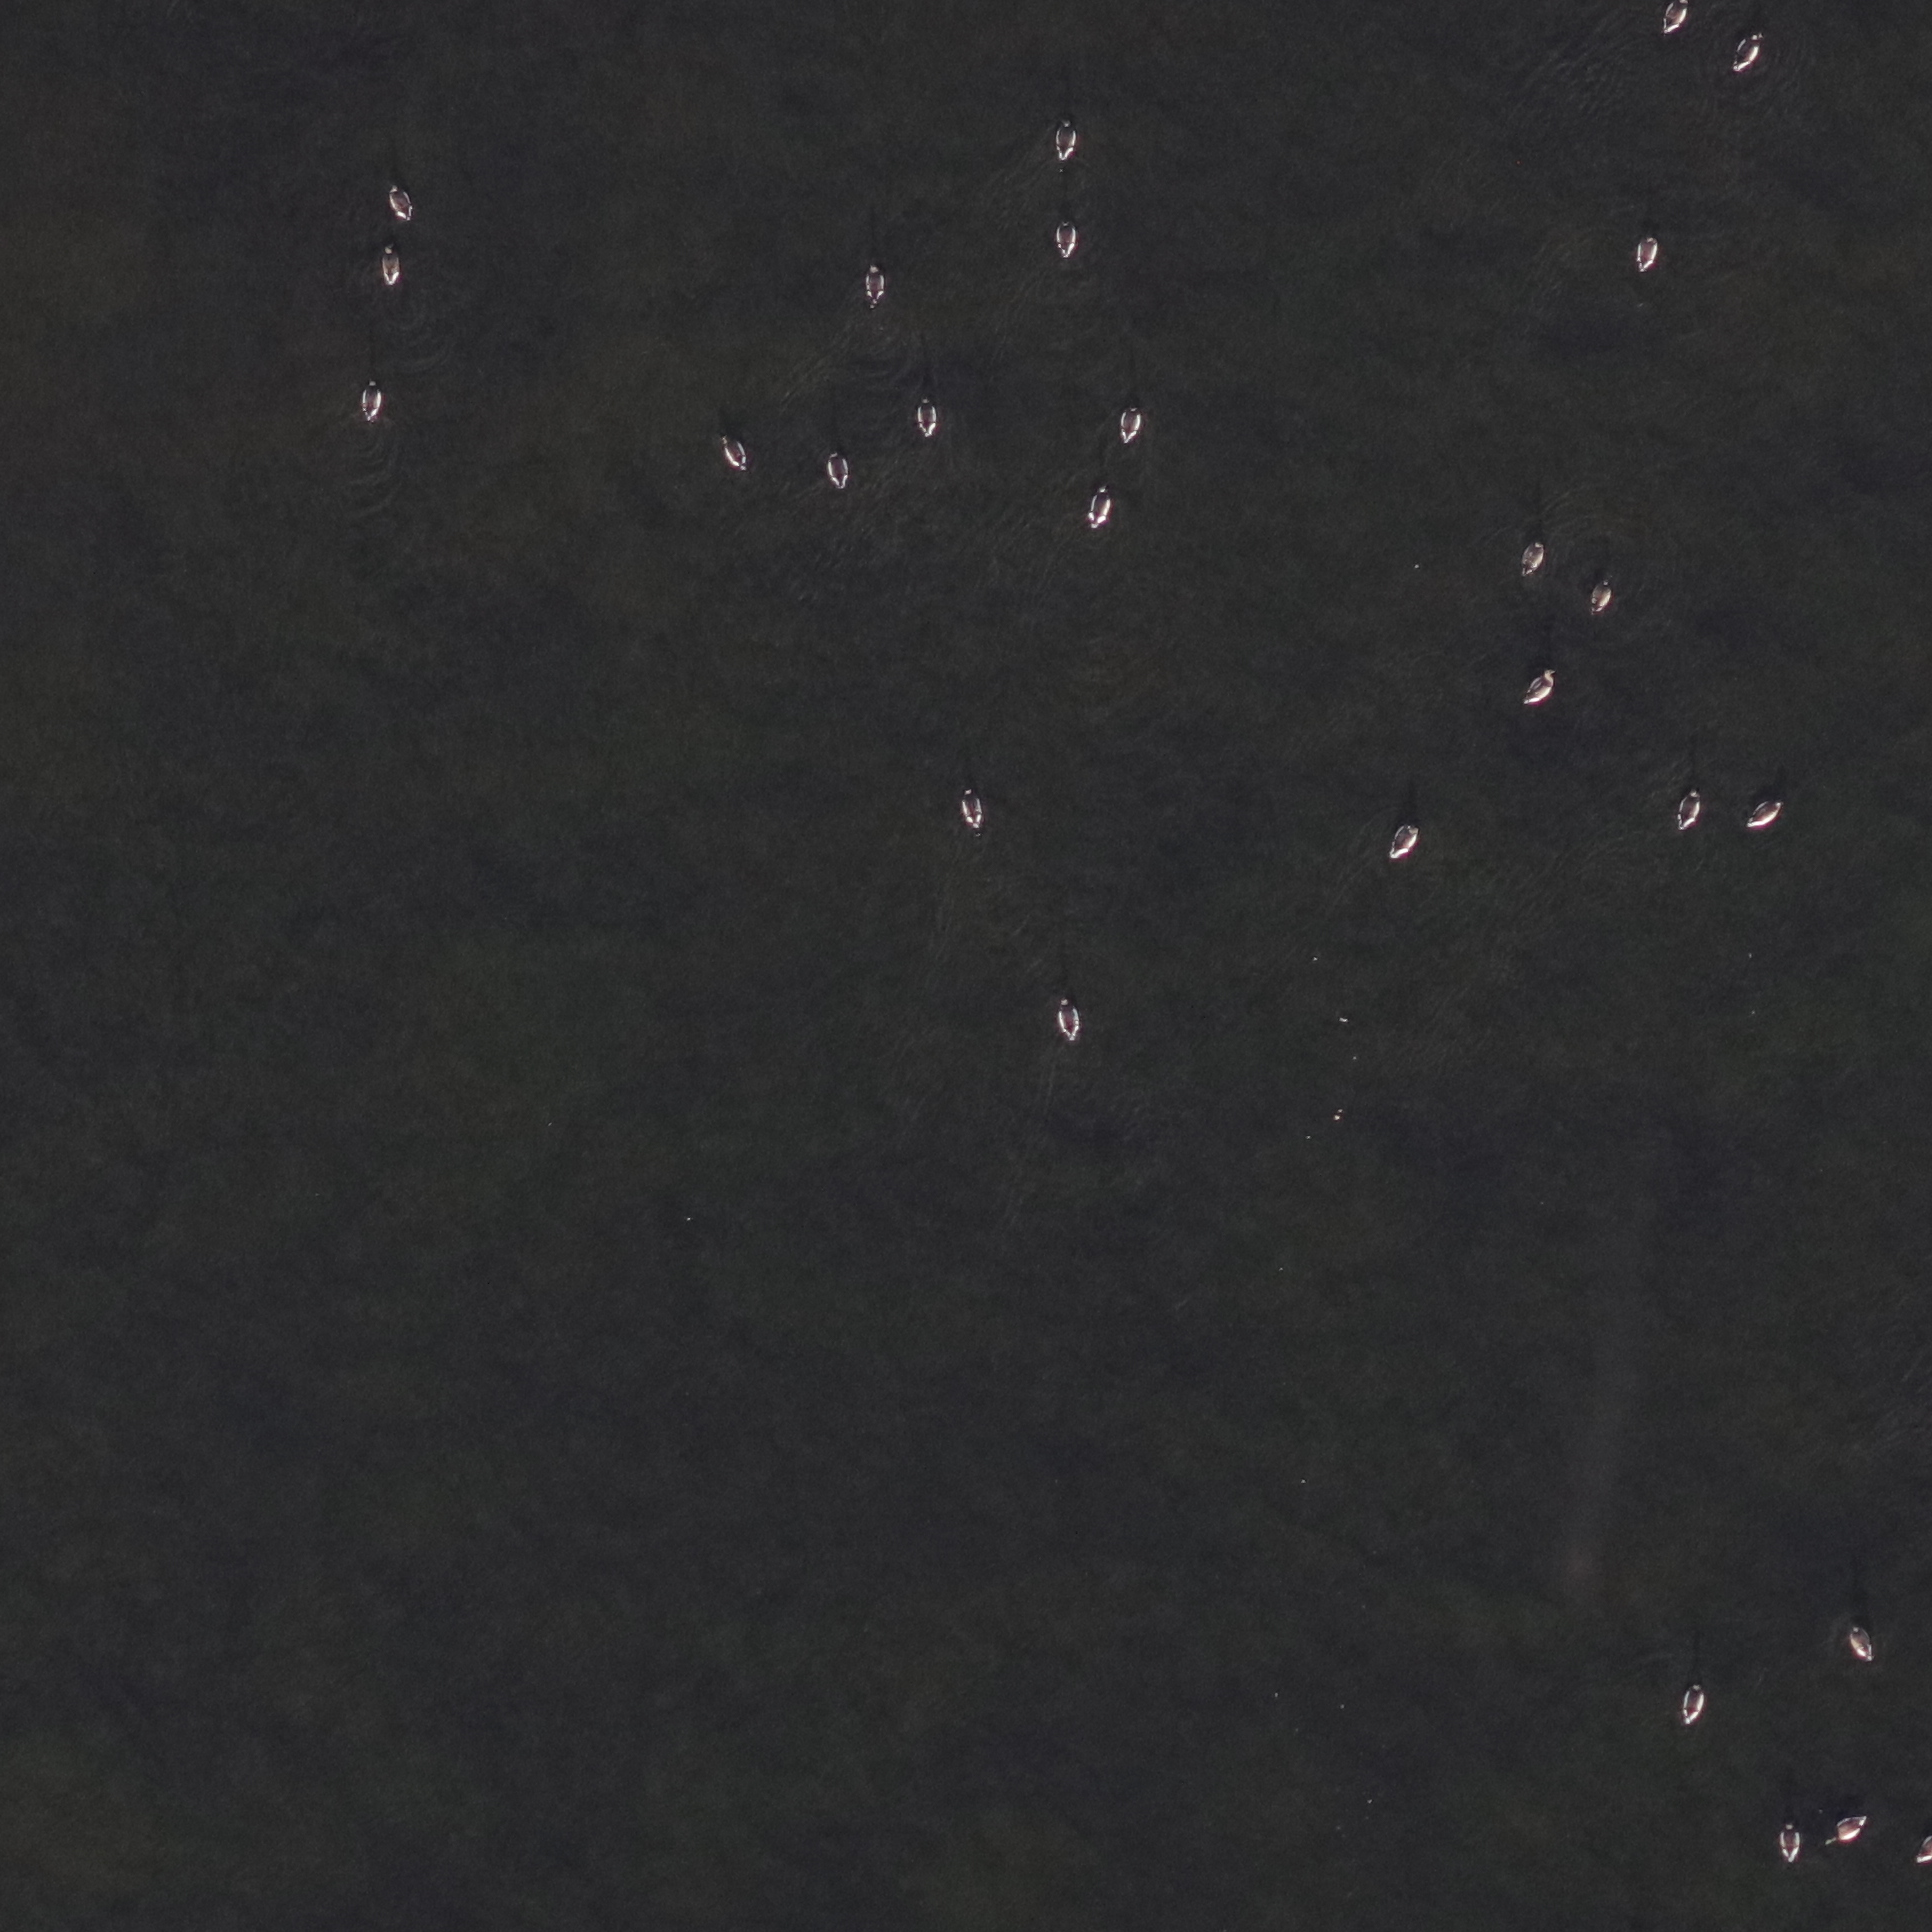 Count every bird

27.